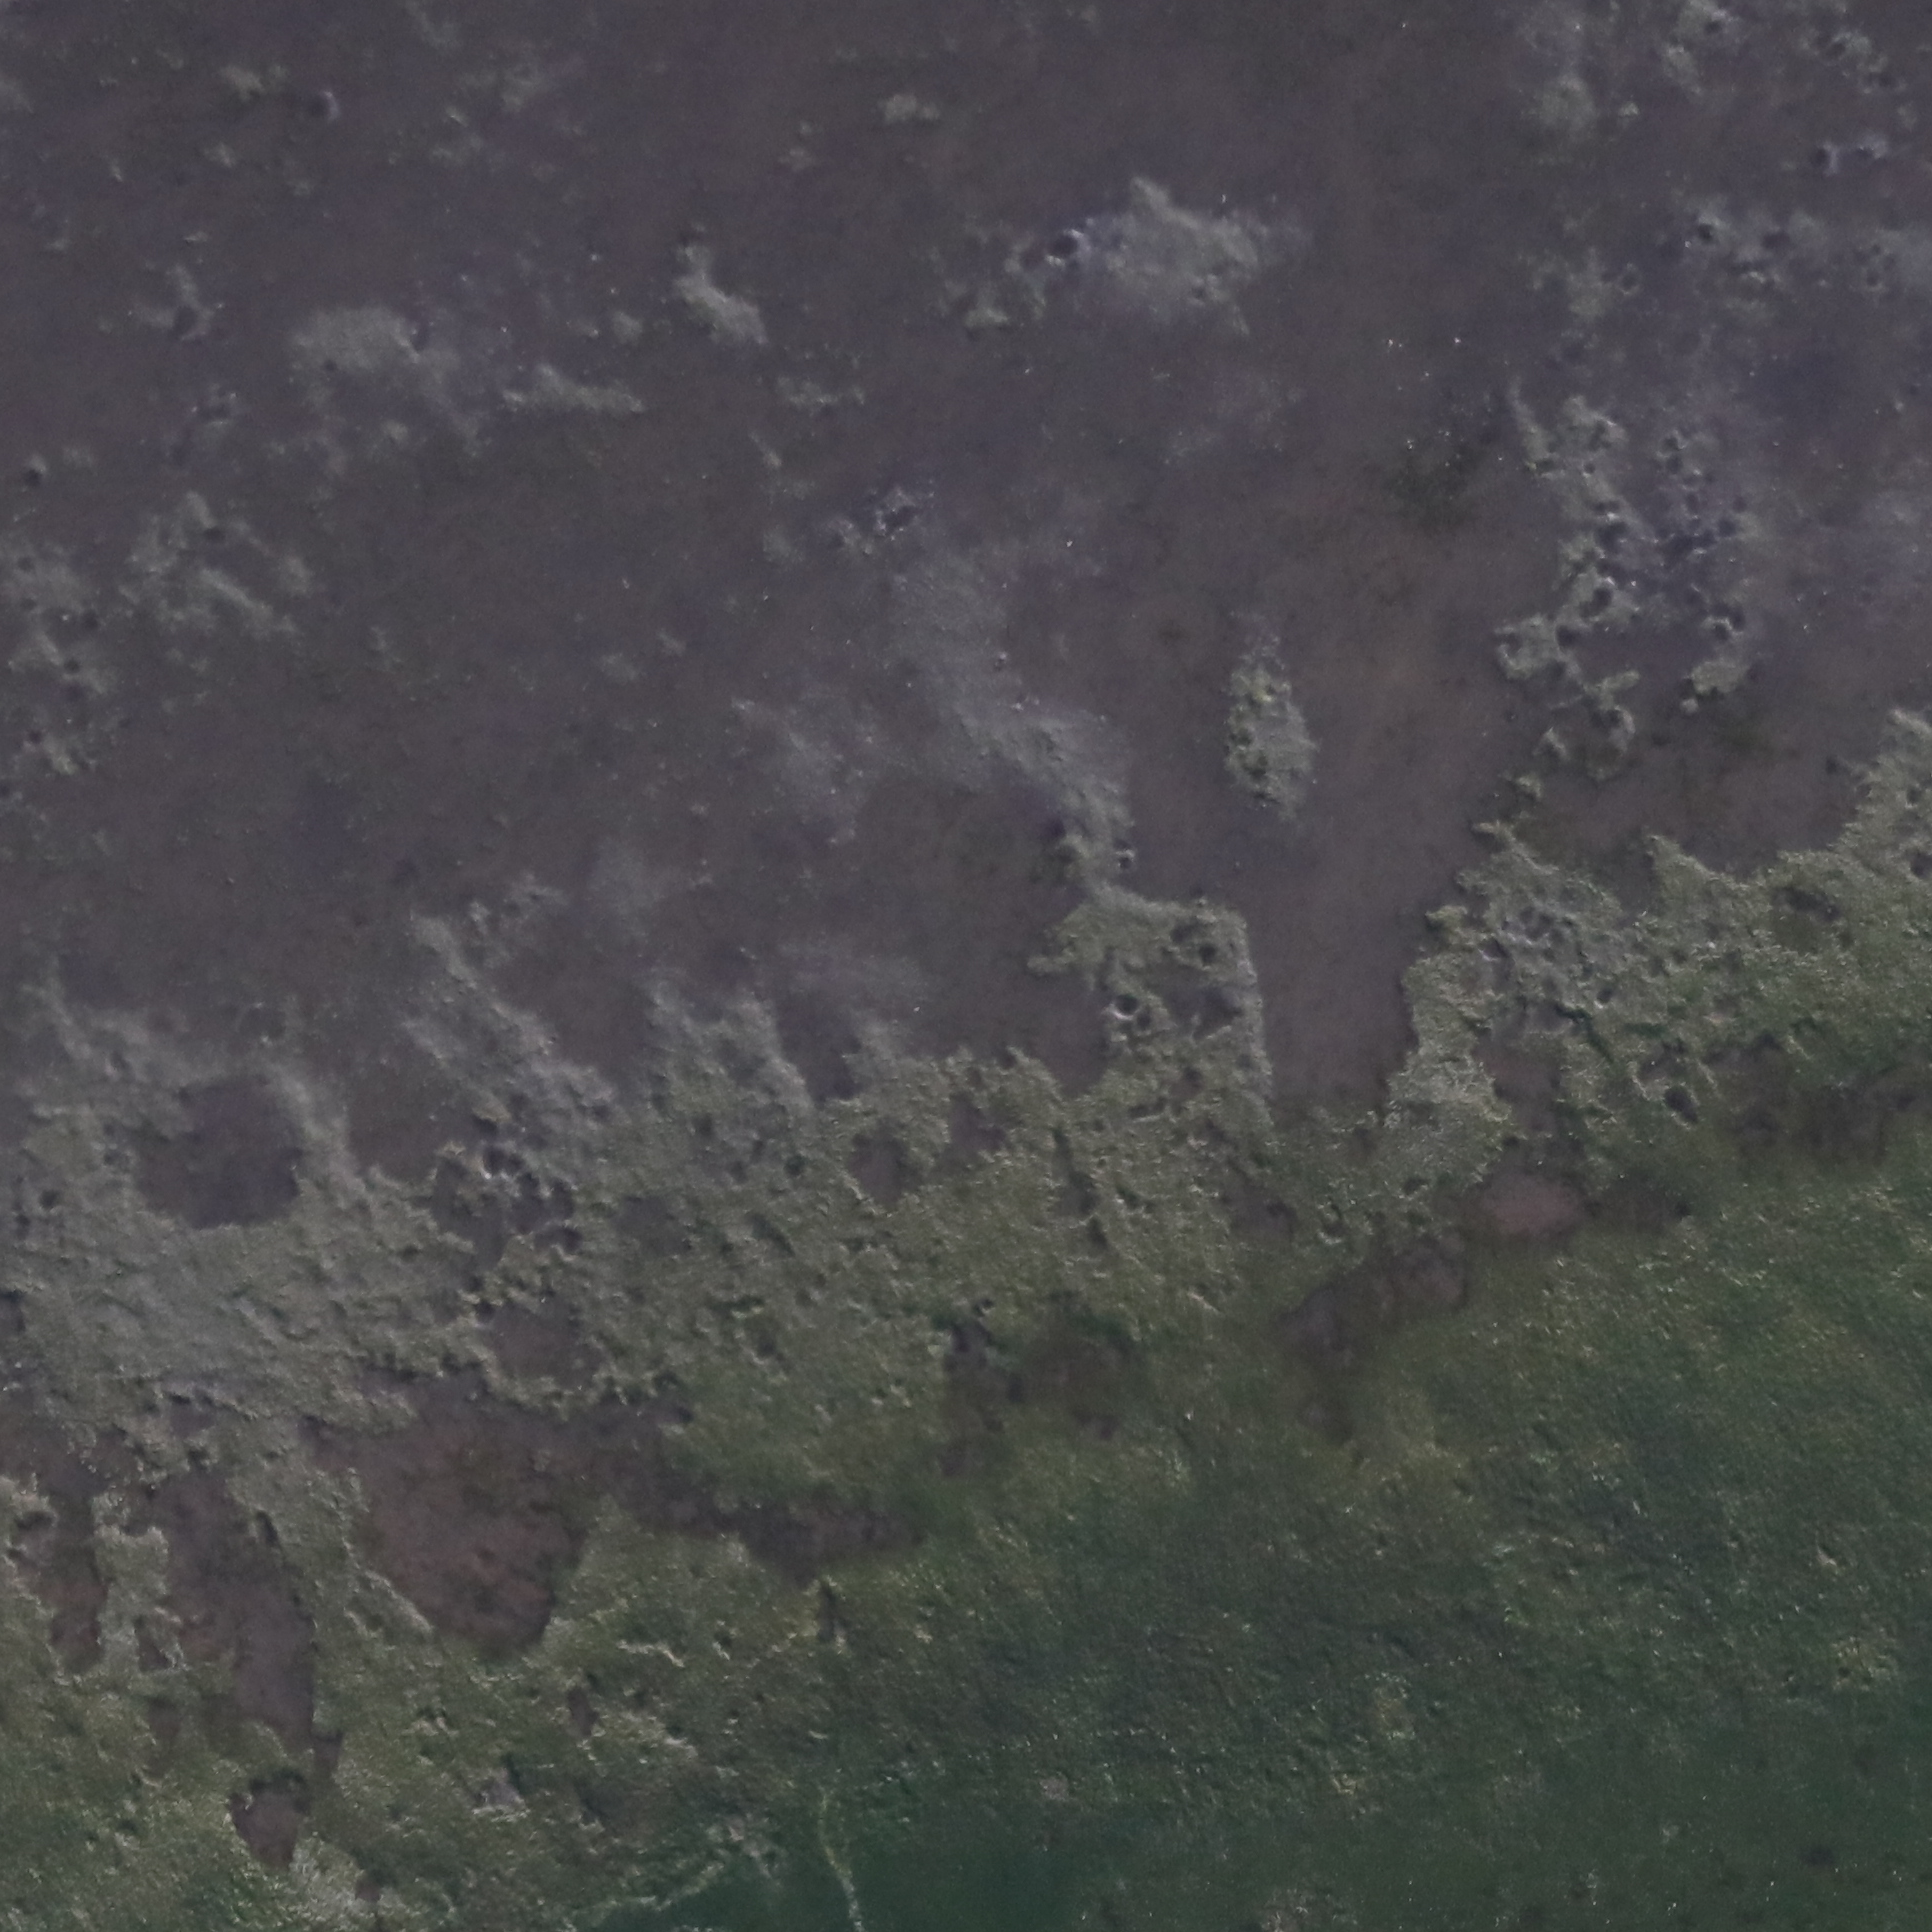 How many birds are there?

0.